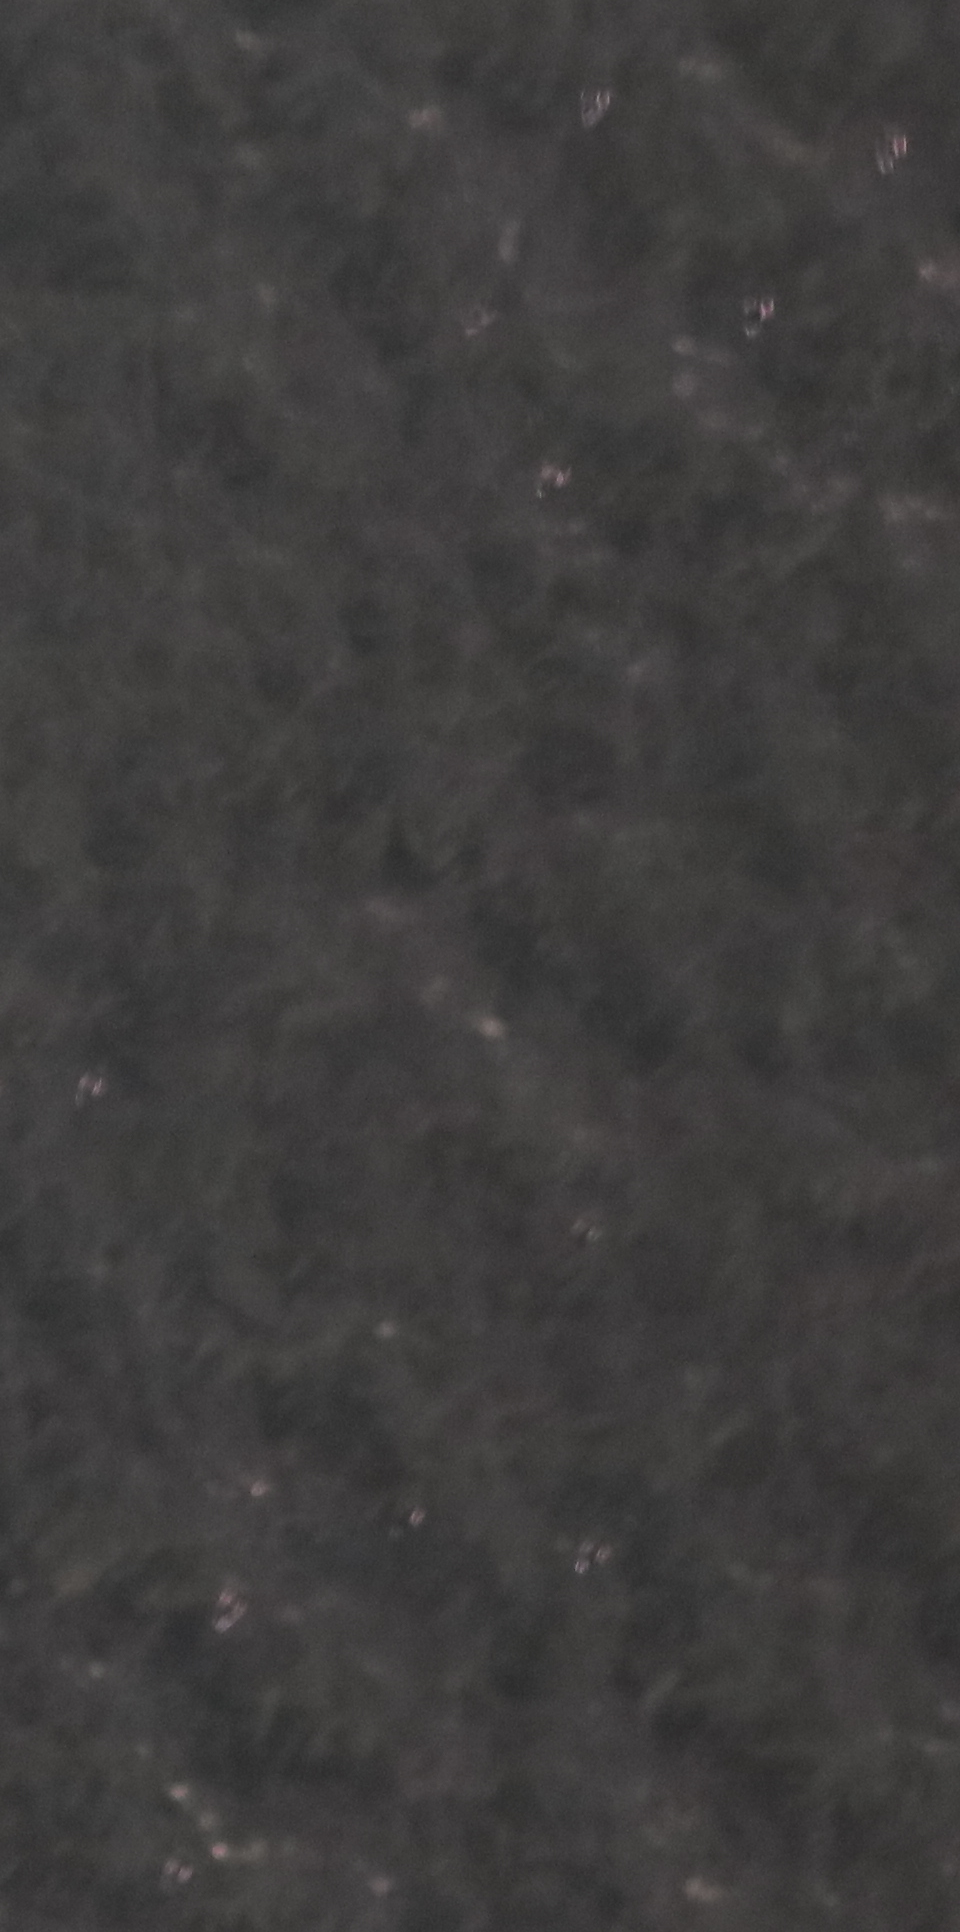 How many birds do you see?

11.